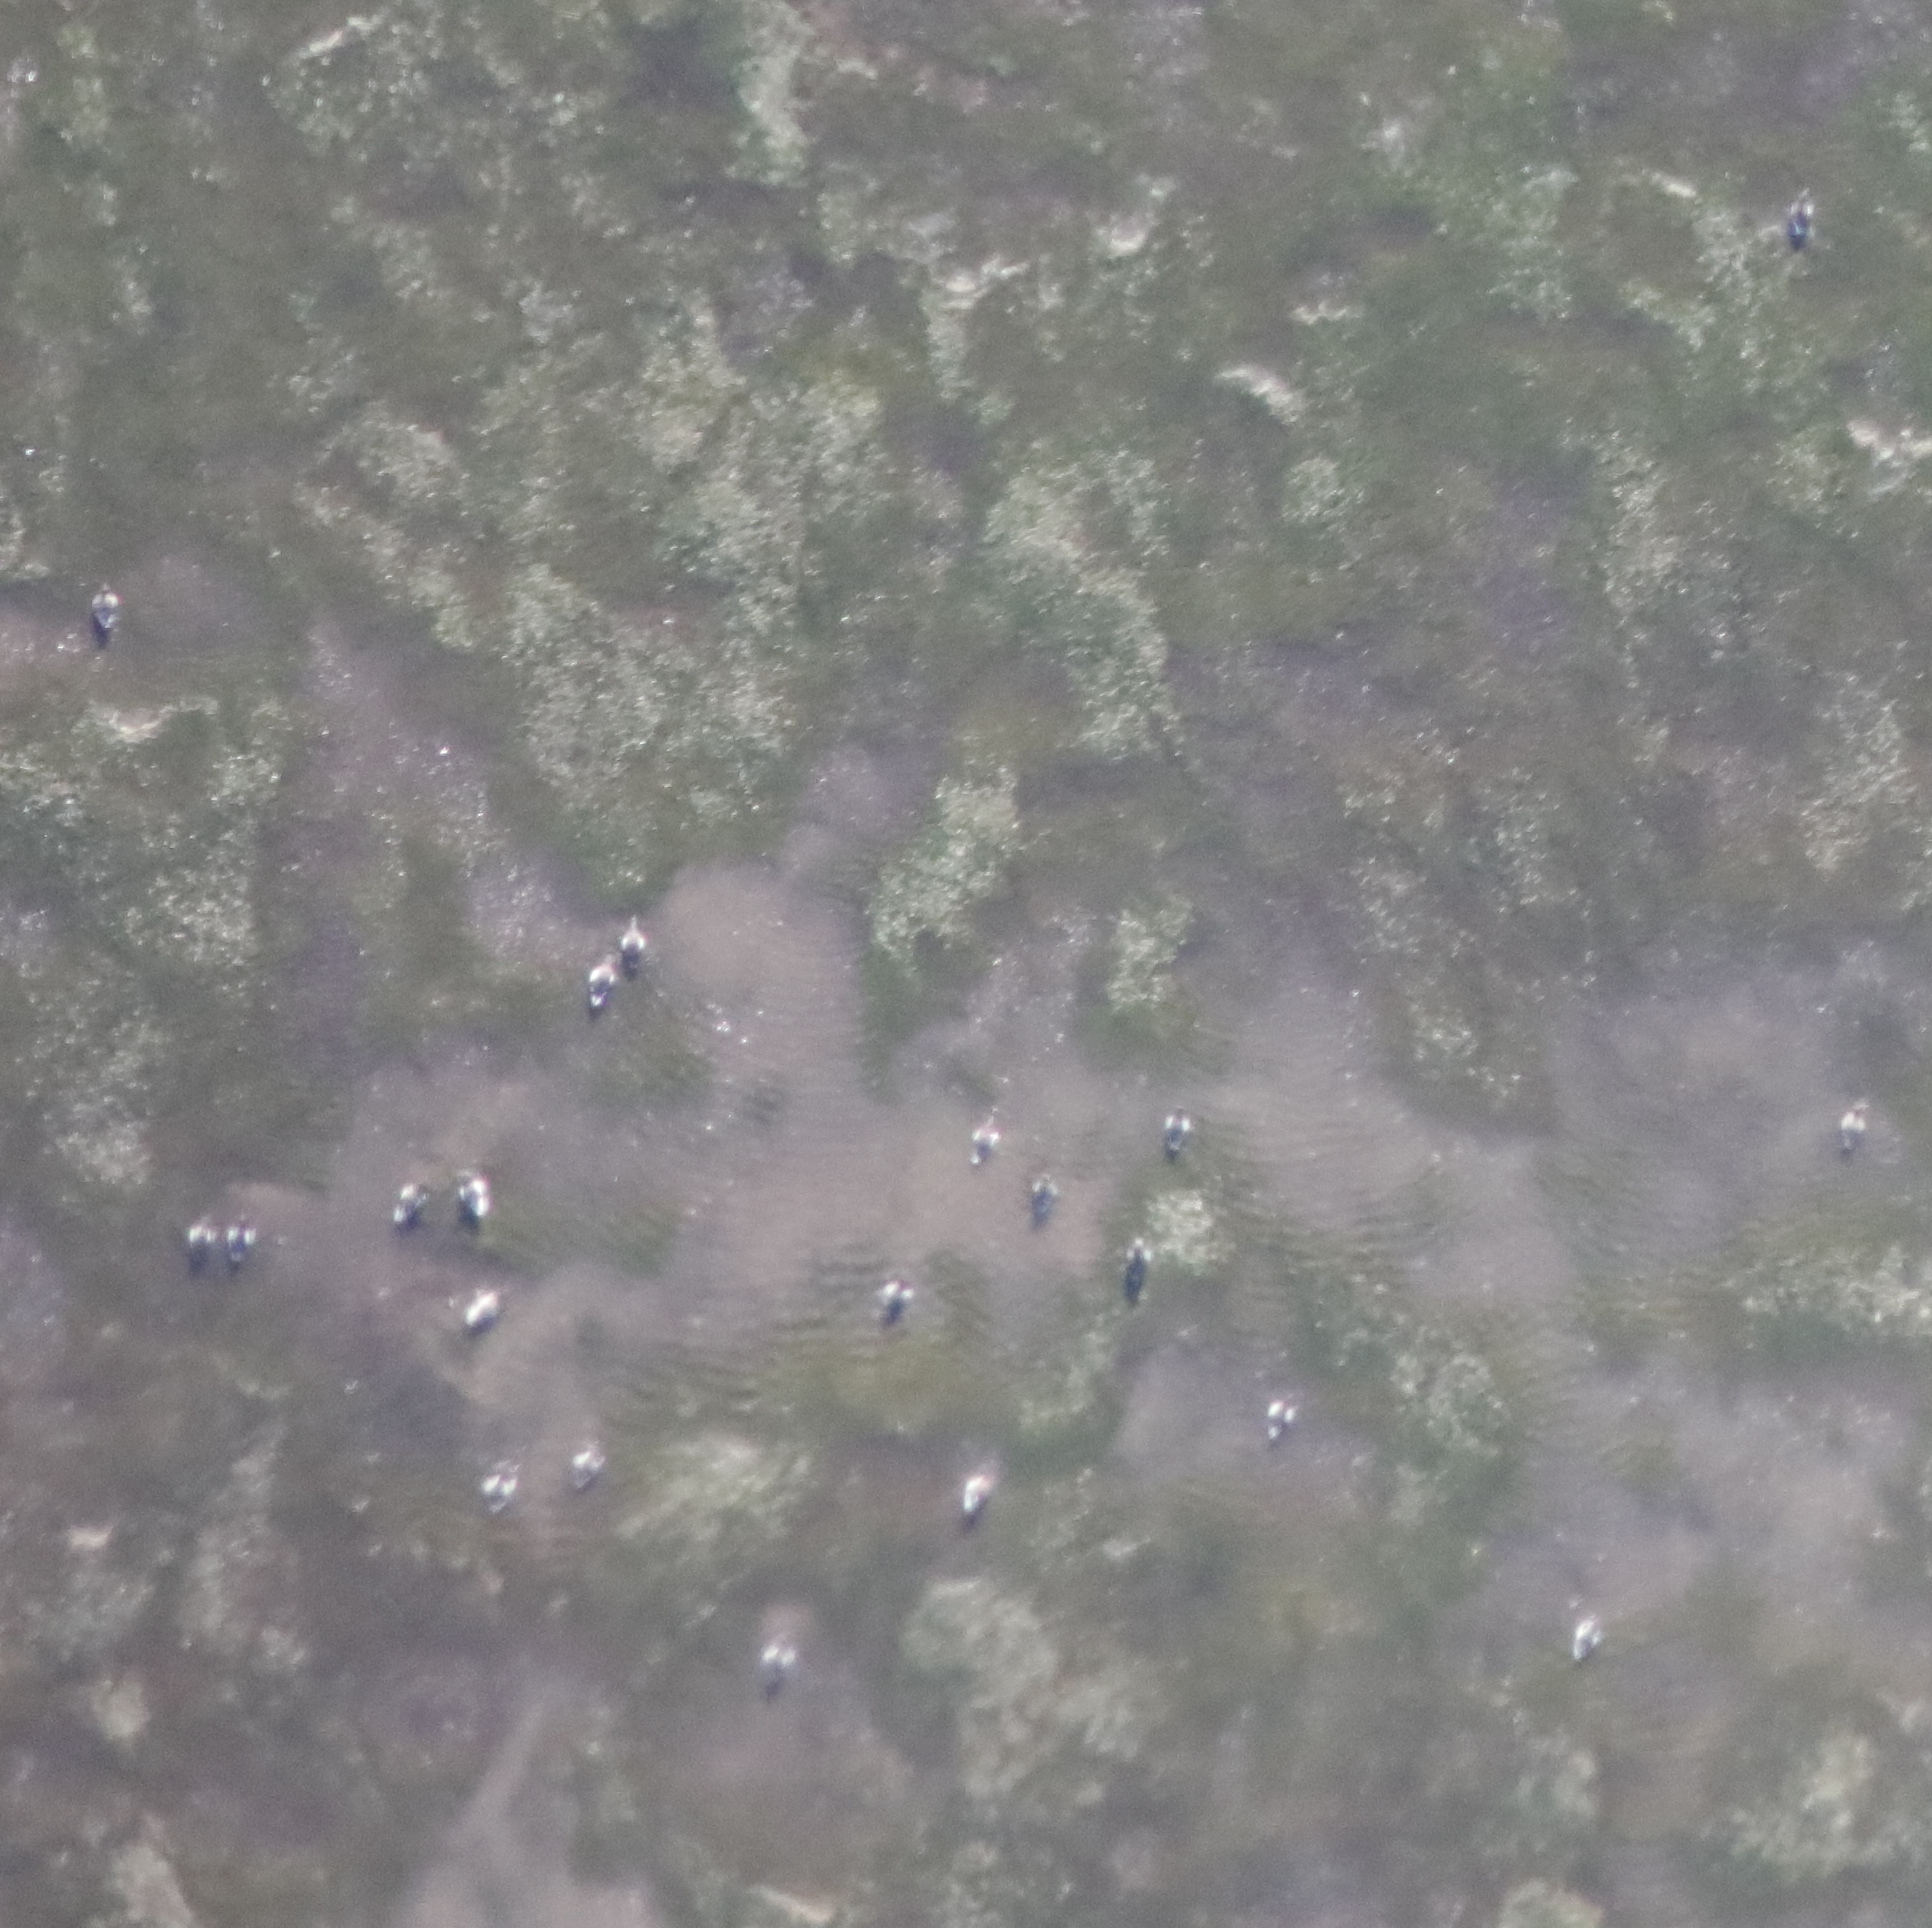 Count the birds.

21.